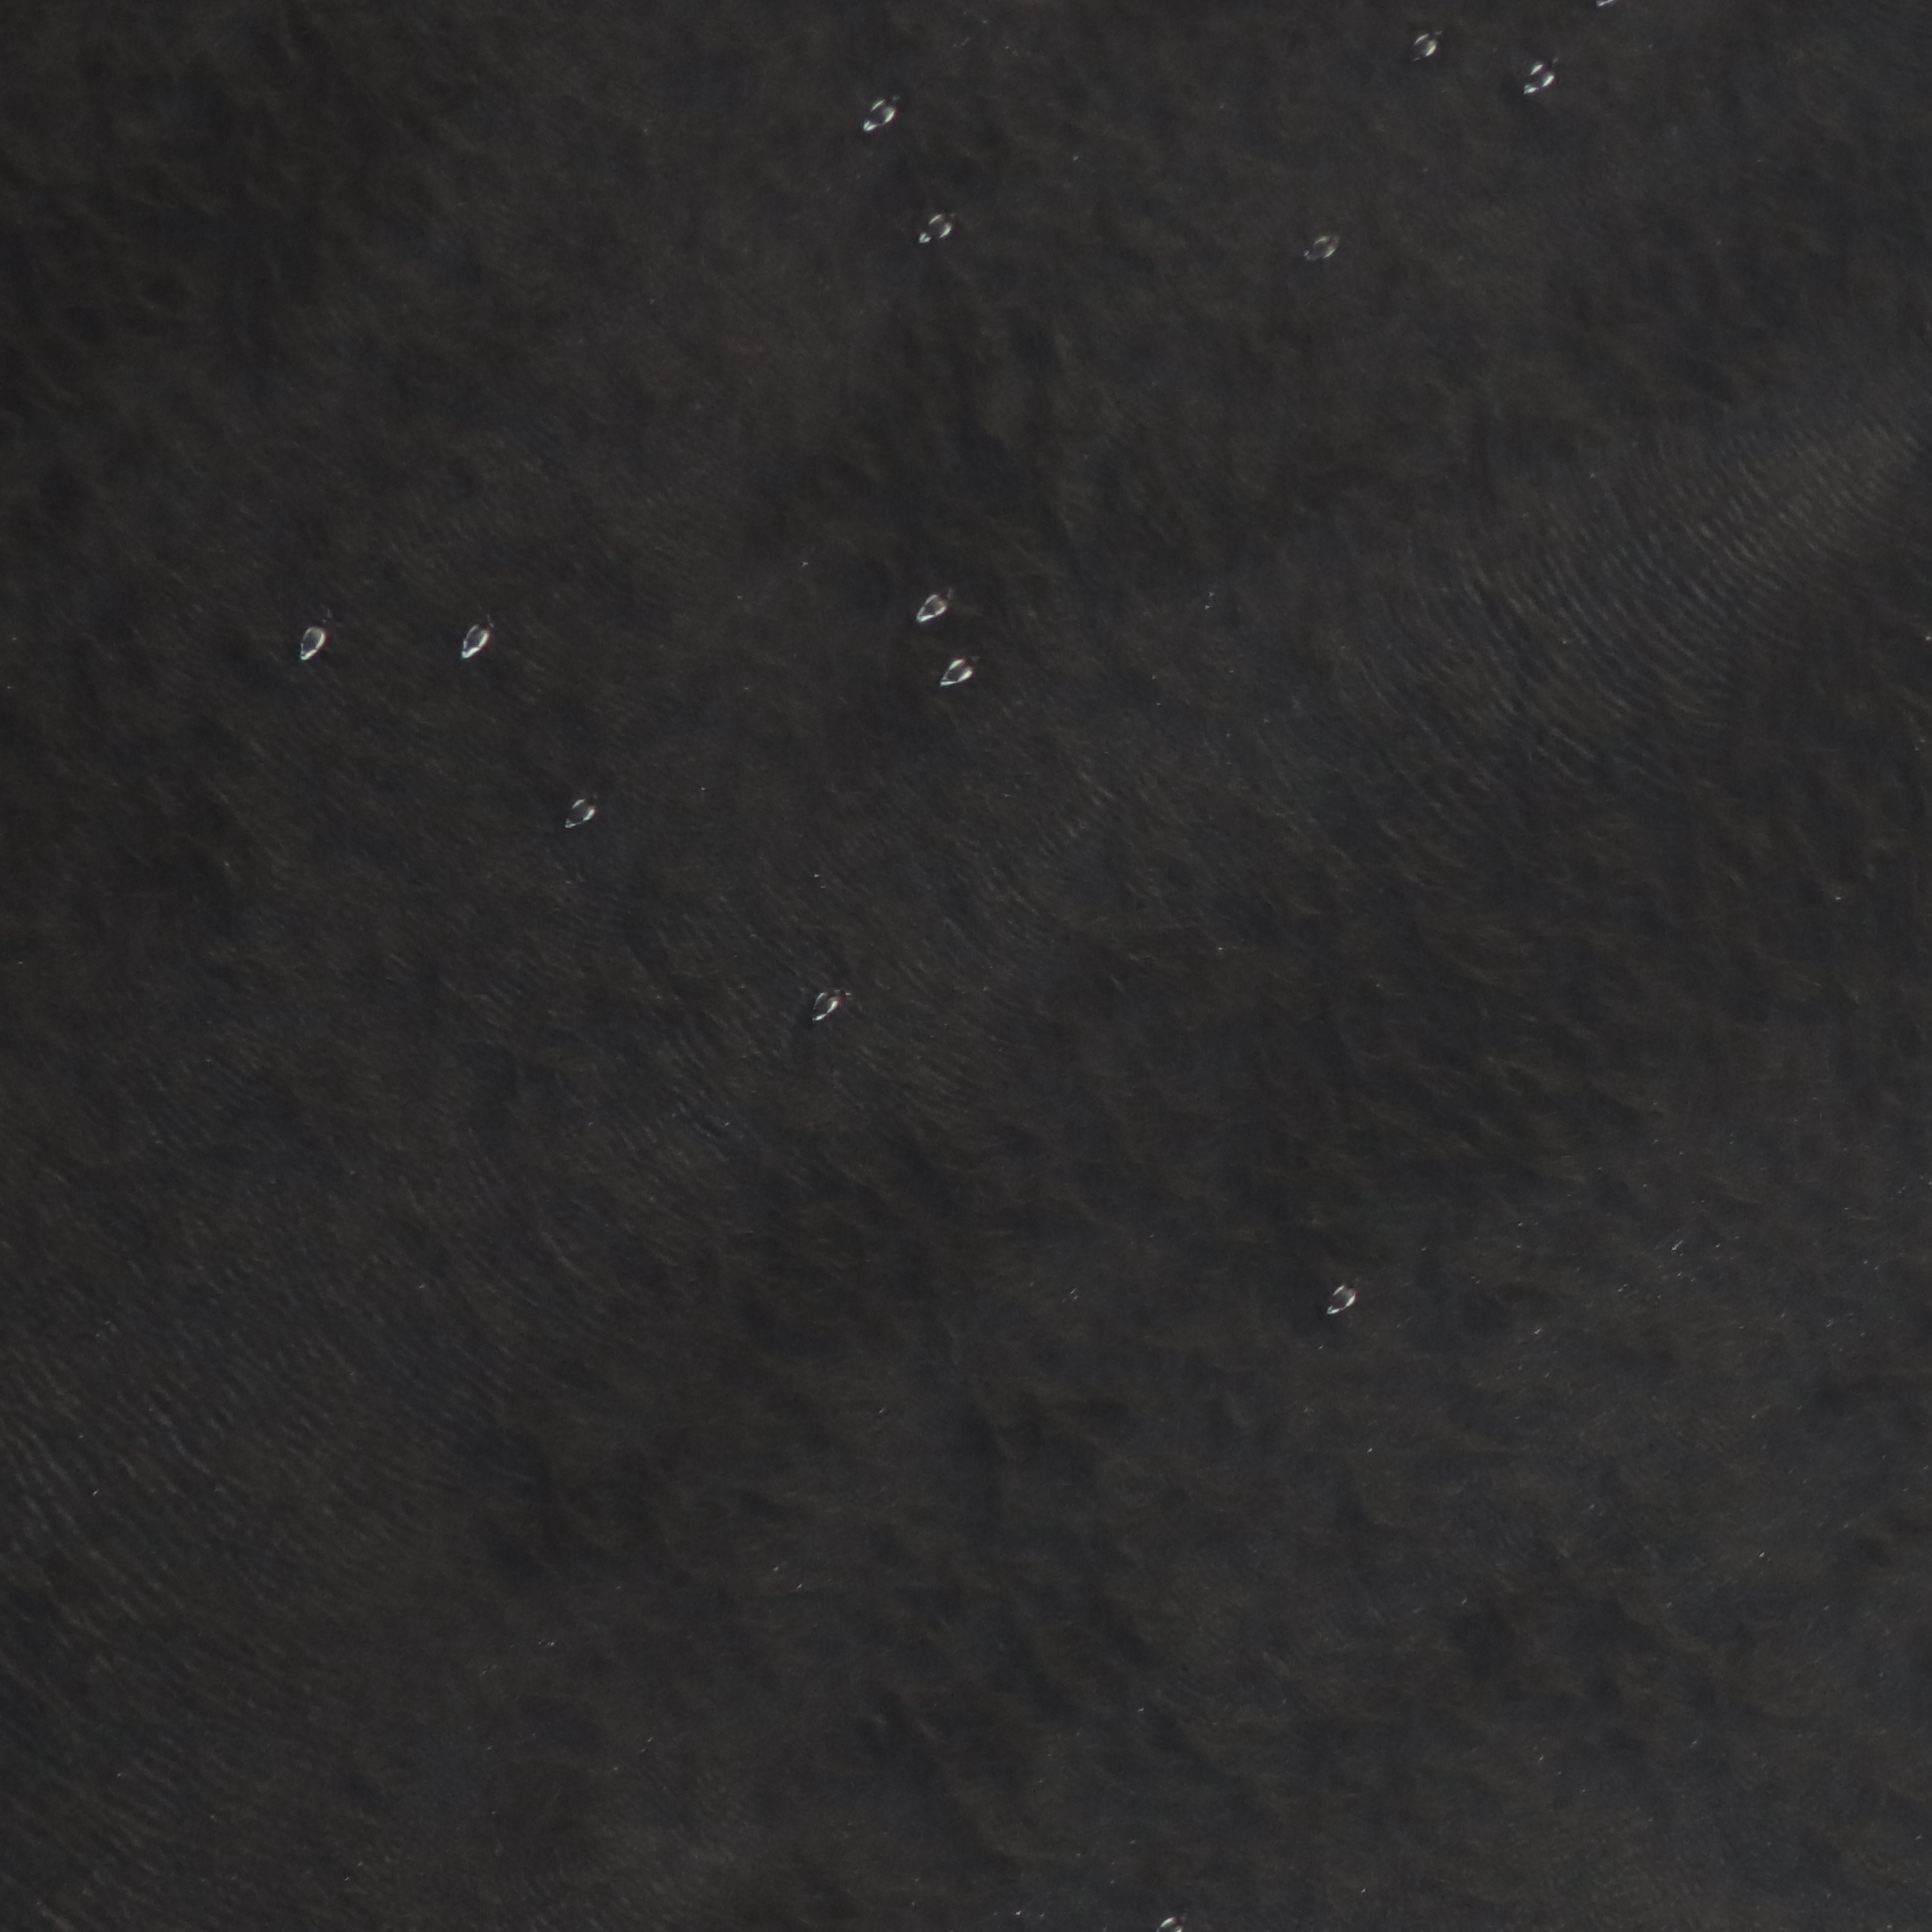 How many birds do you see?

12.